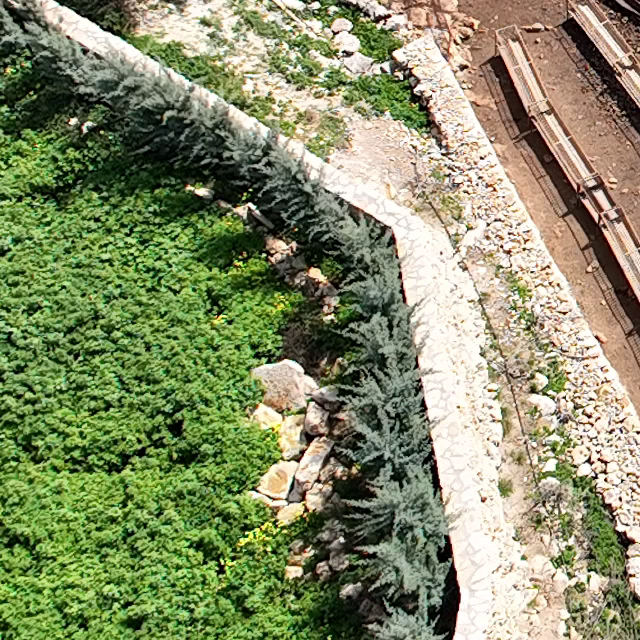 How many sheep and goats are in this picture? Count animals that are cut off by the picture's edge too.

0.